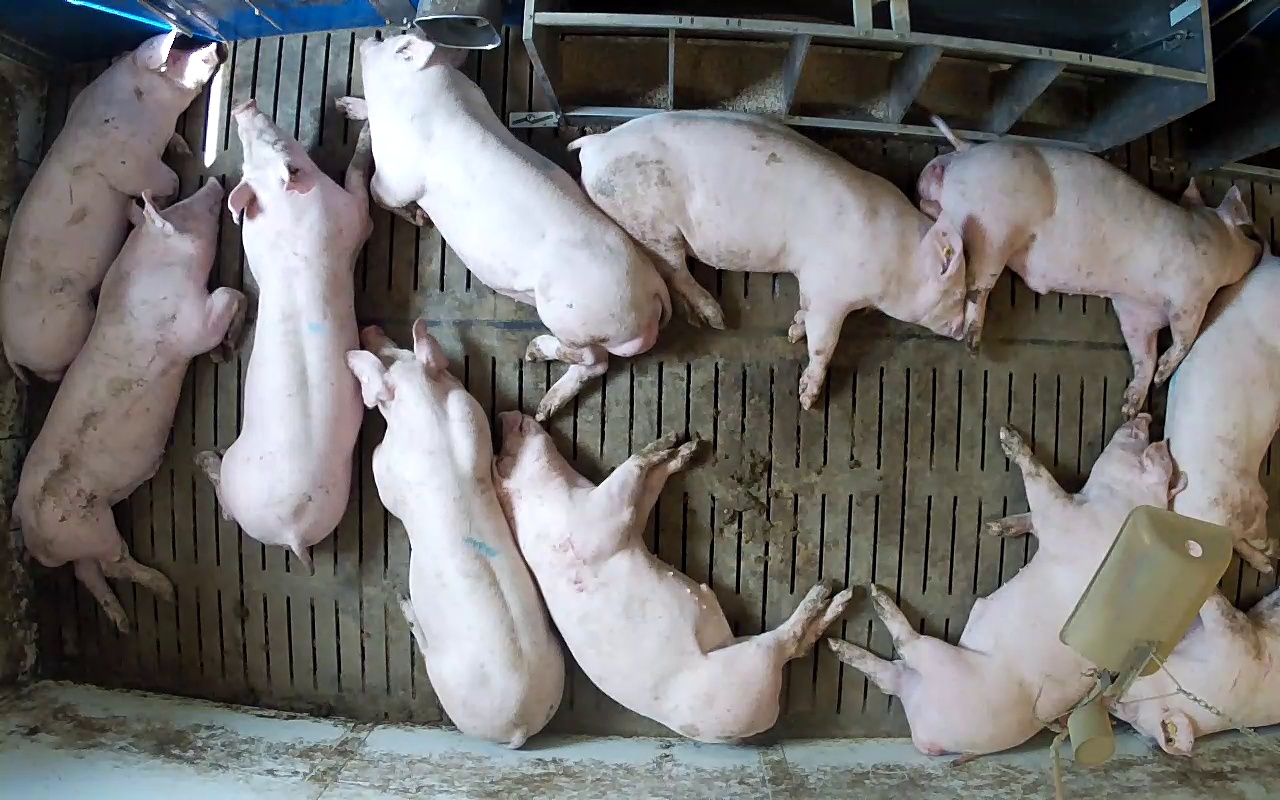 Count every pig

11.